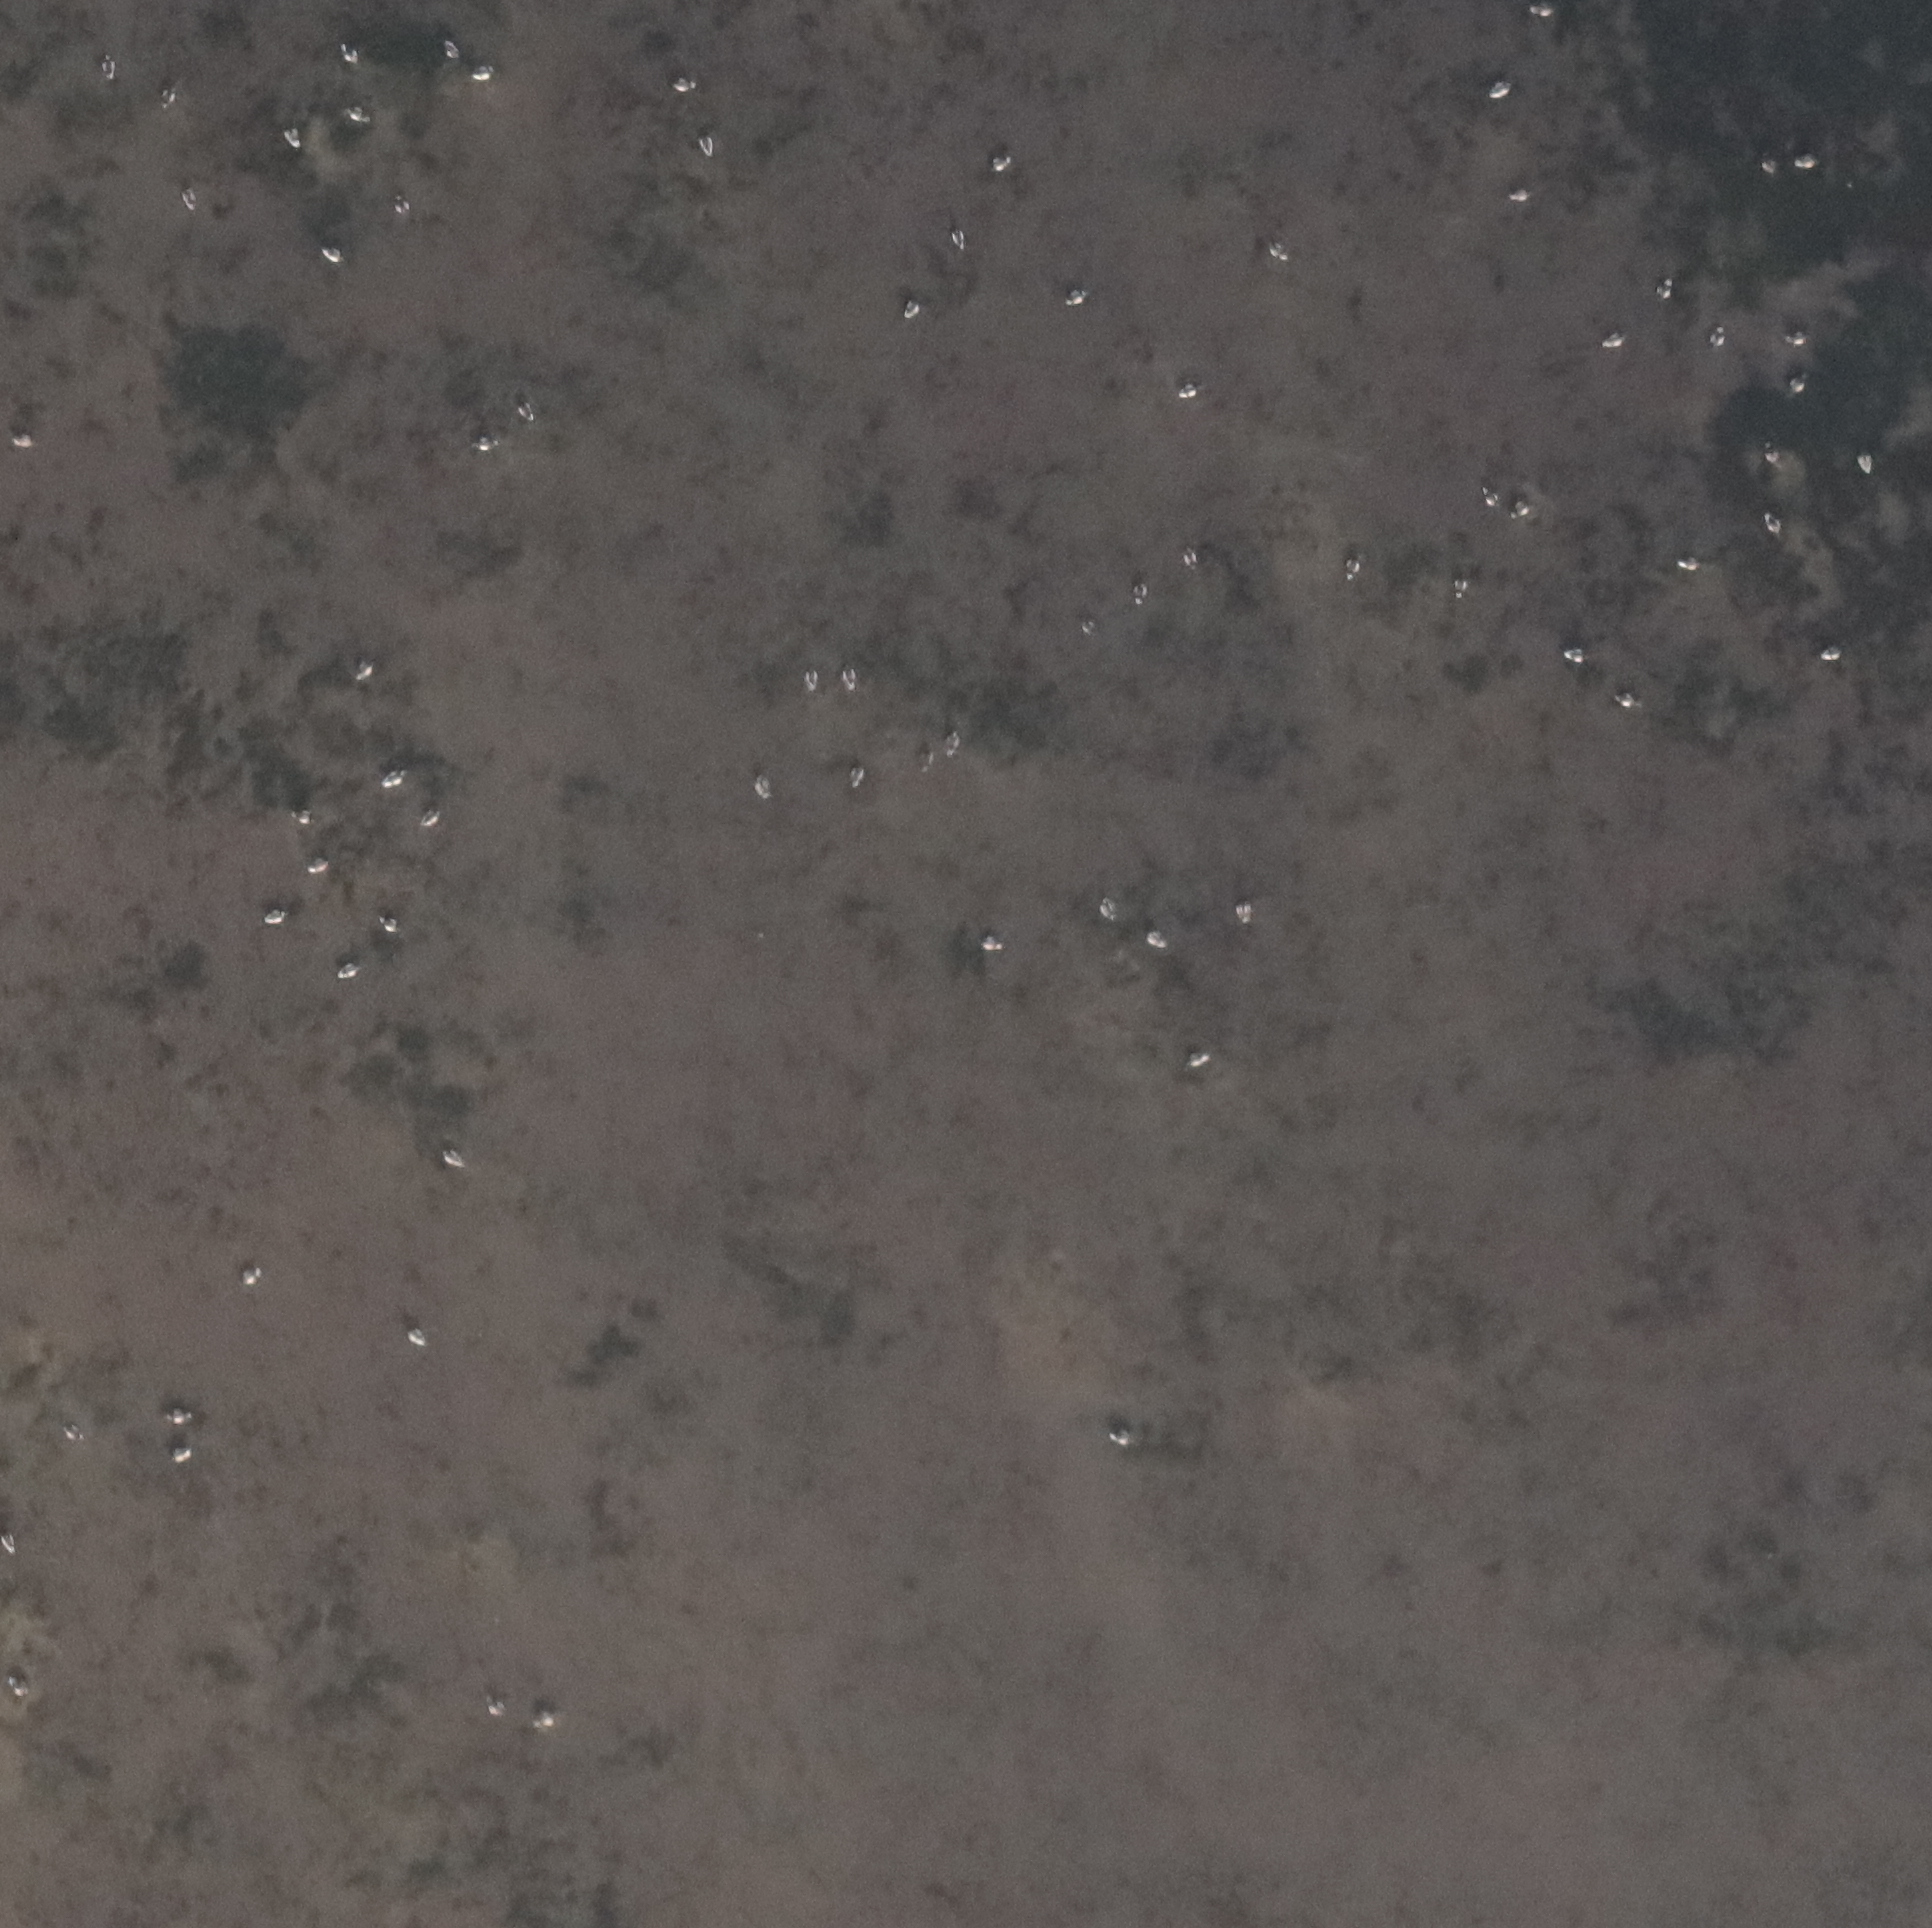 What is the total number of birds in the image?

75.